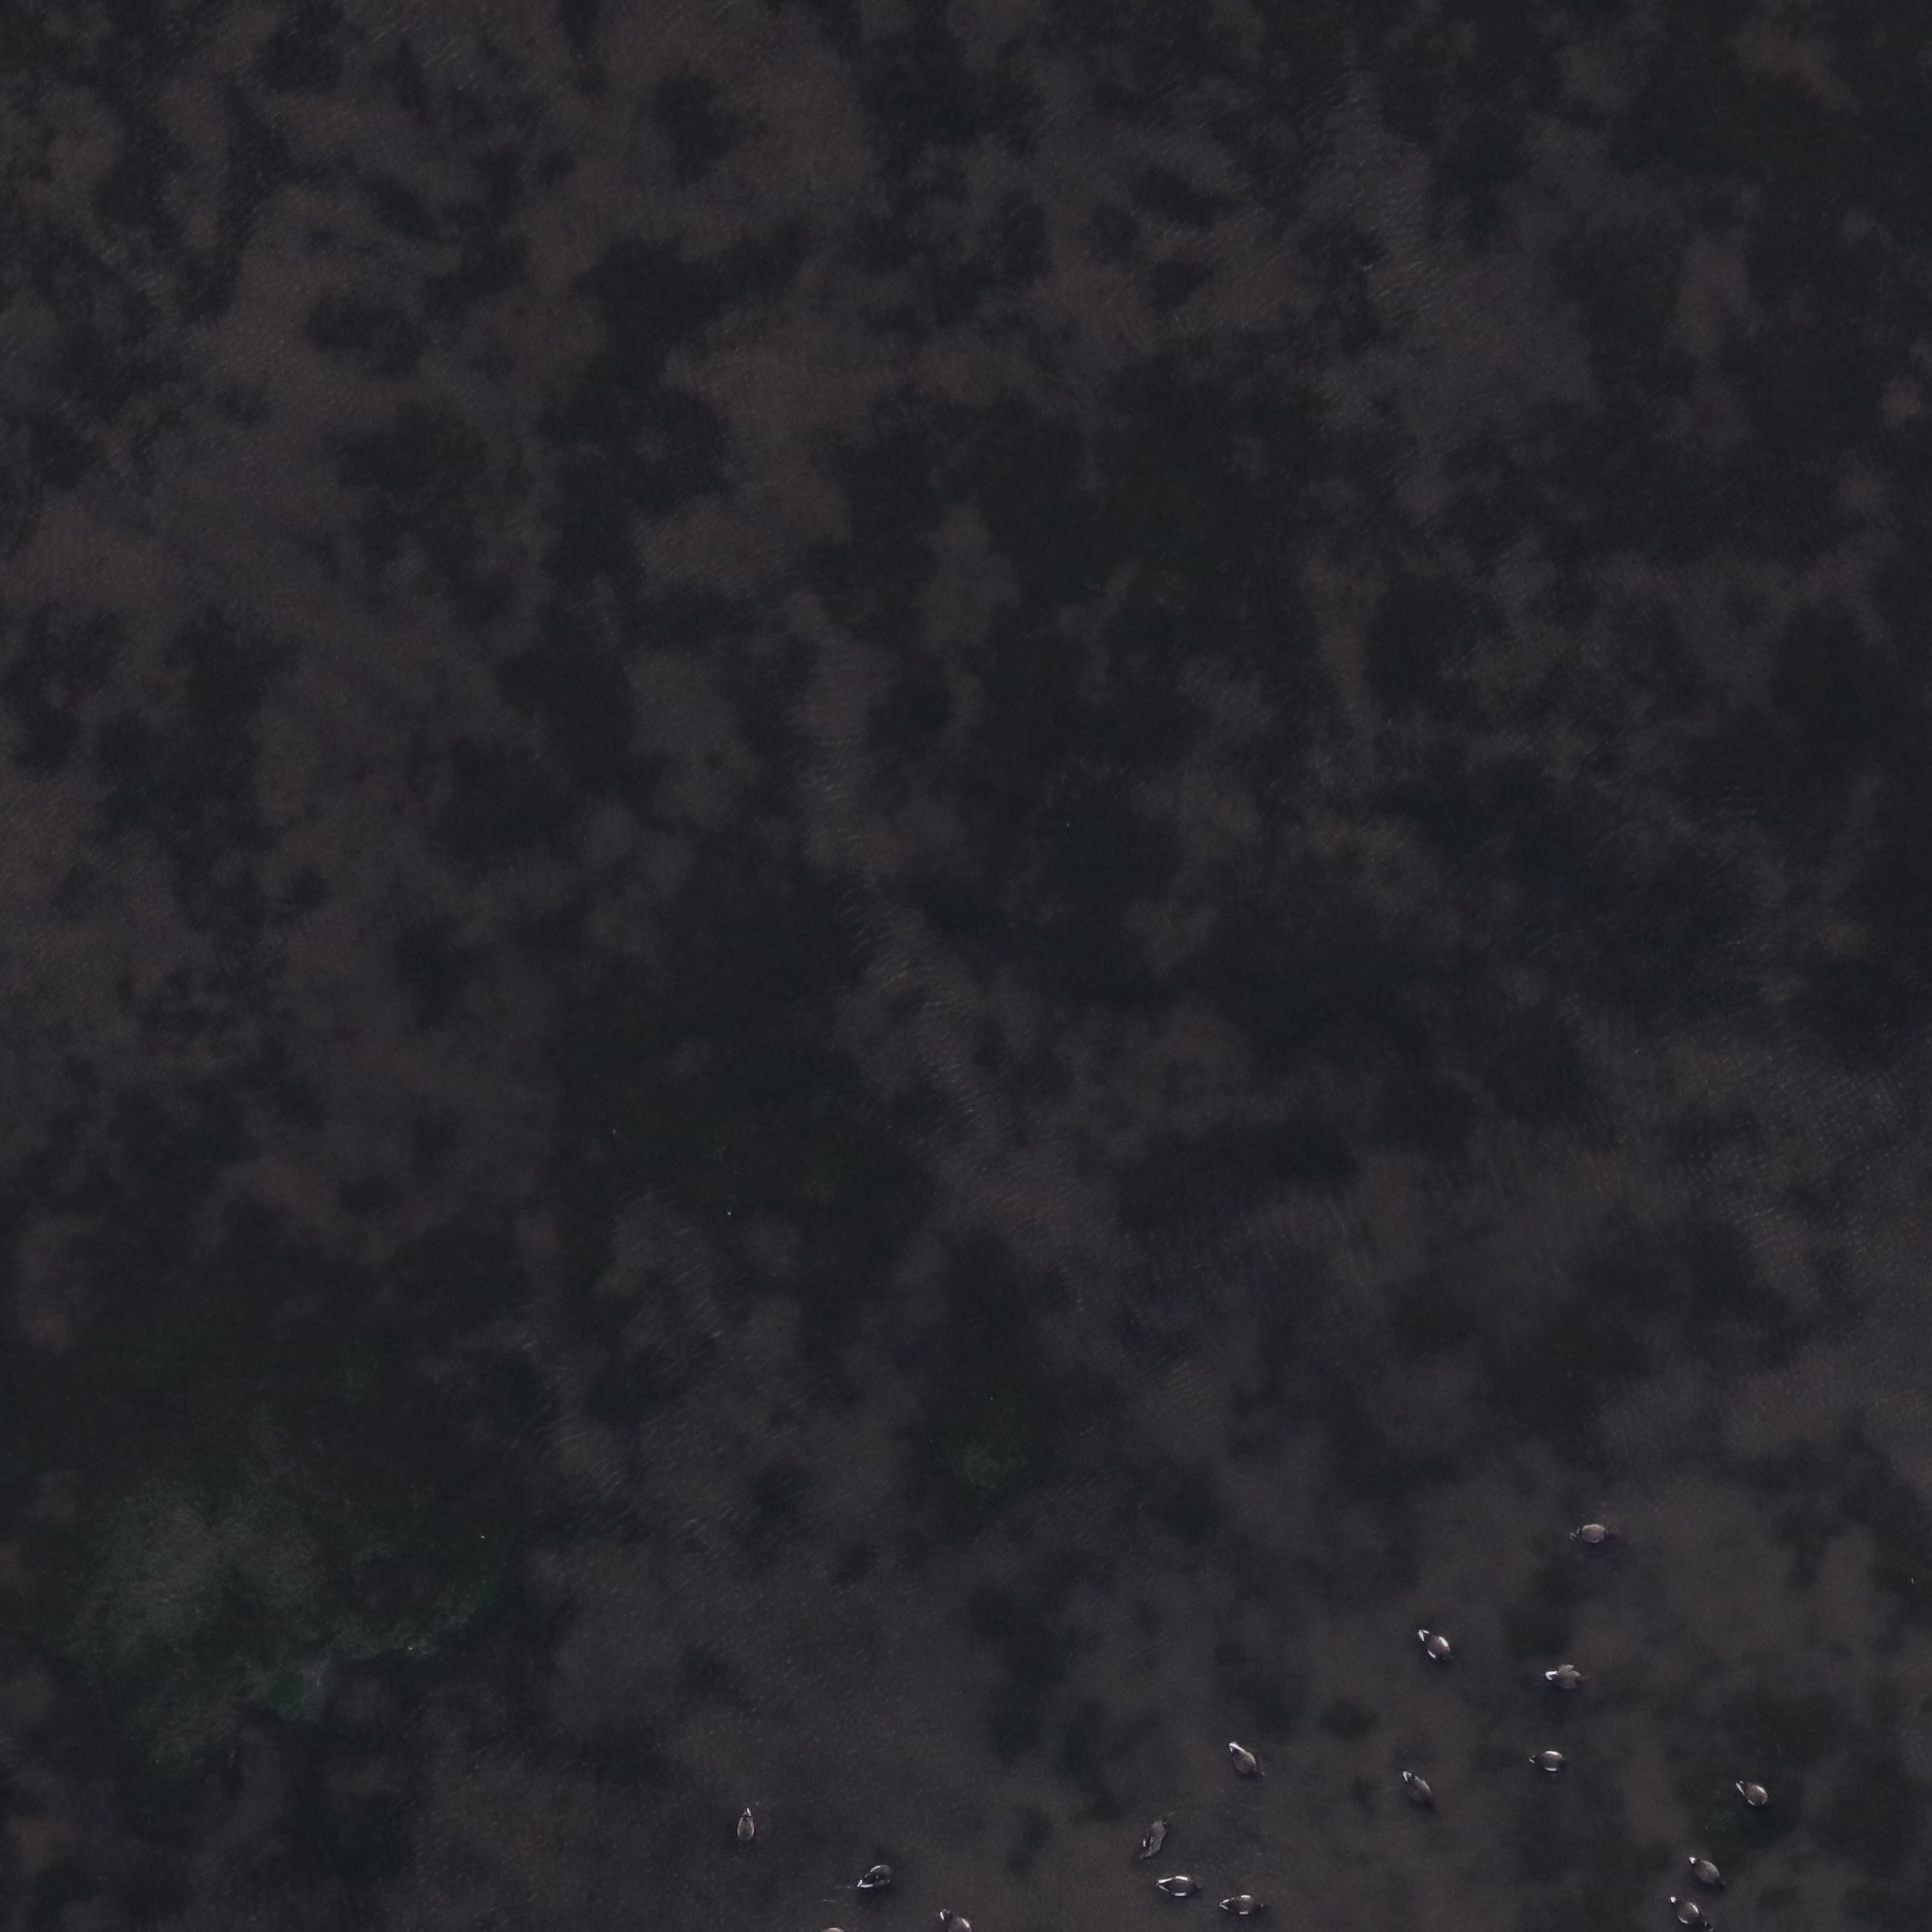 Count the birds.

15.